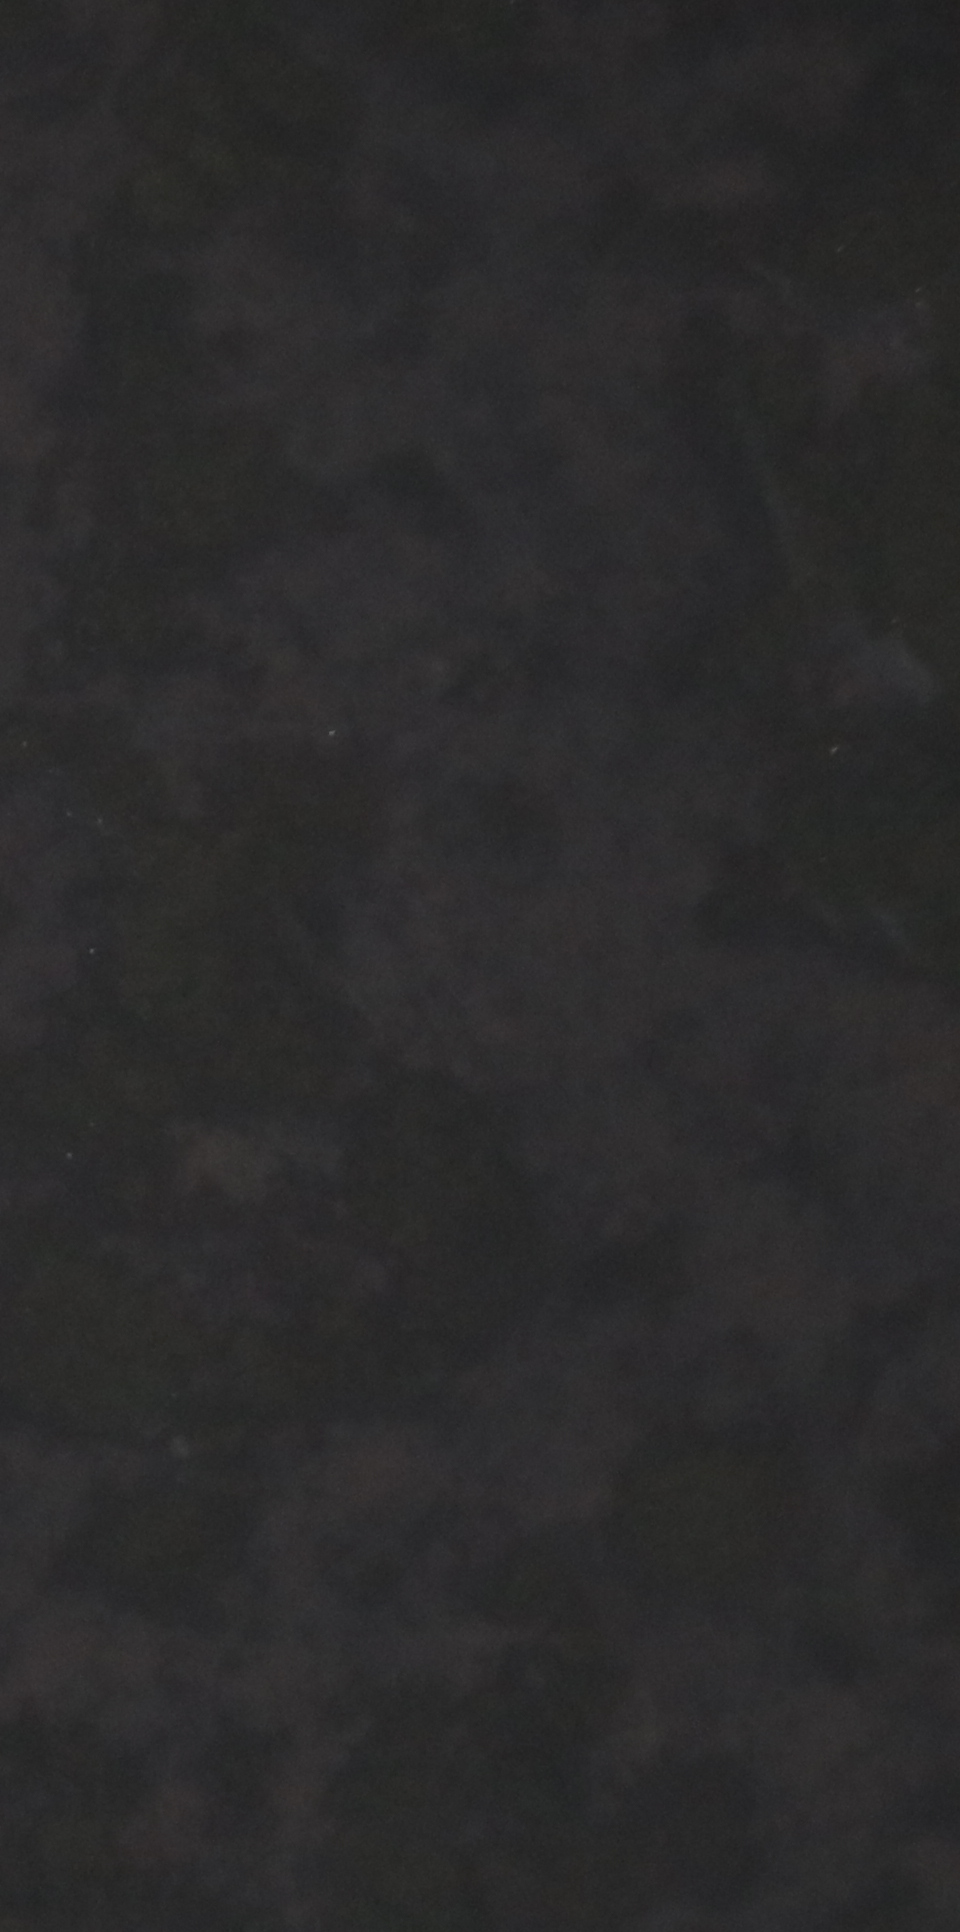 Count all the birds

0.